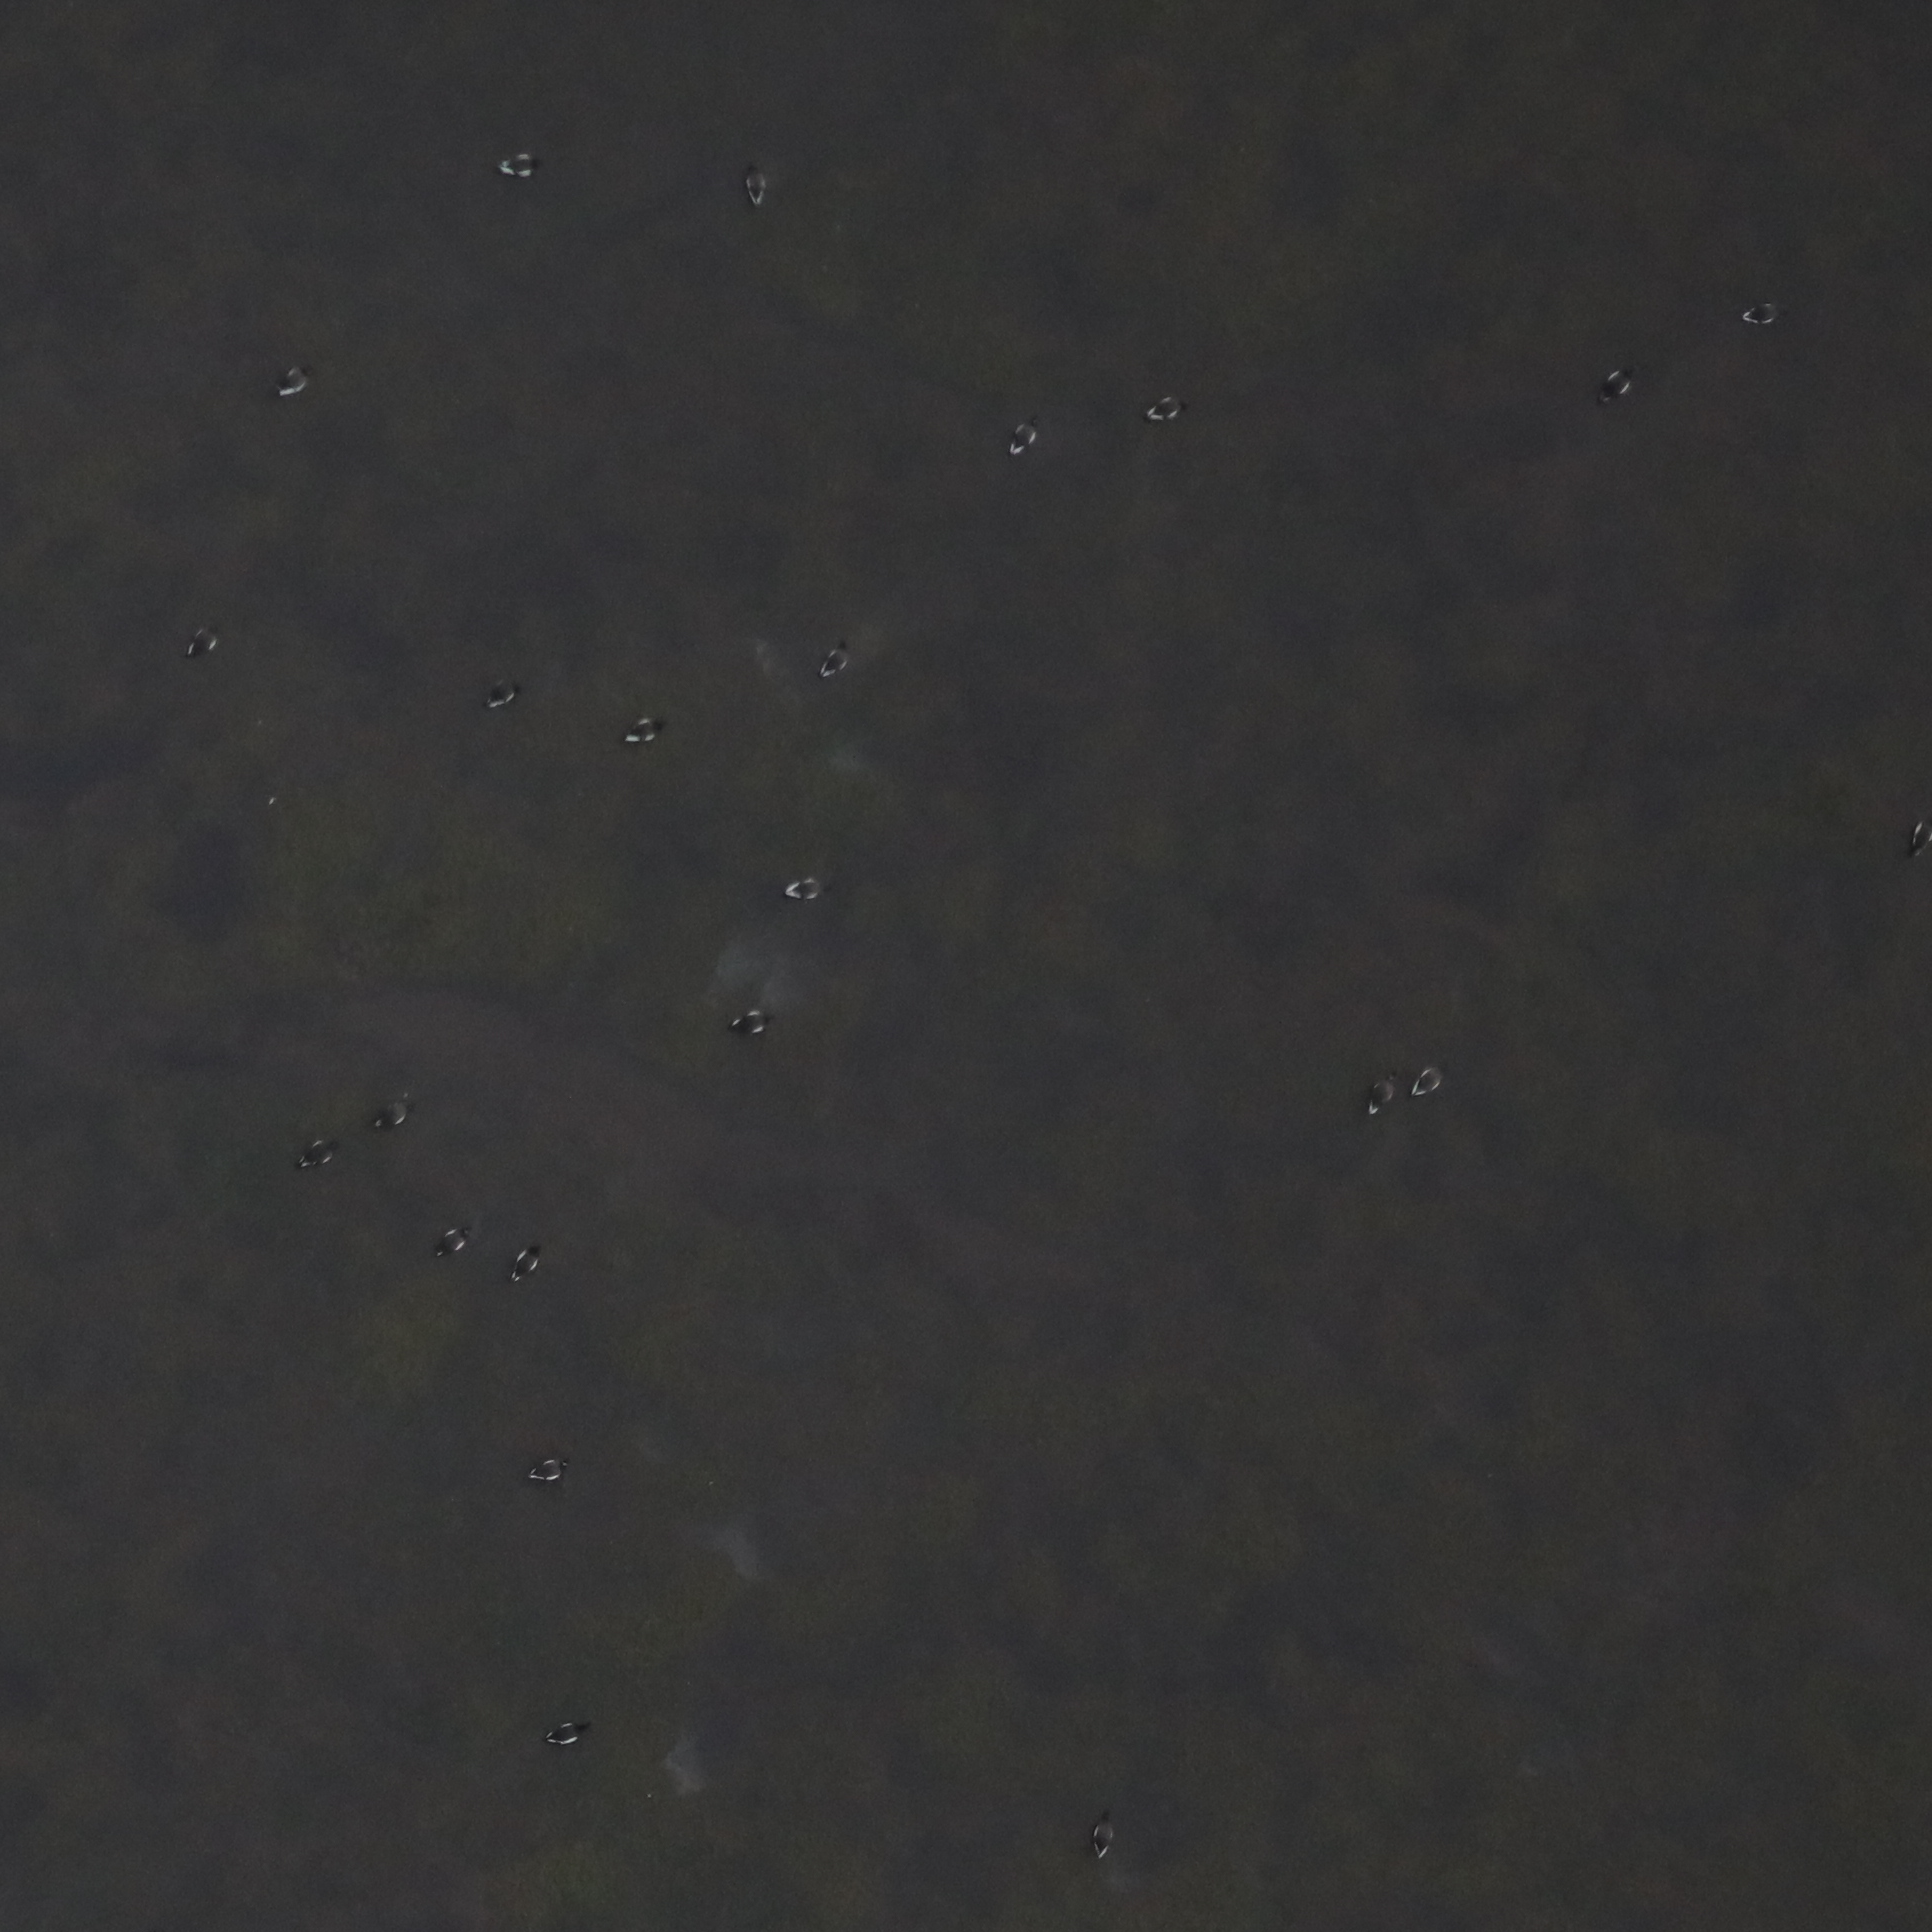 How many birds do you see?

23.